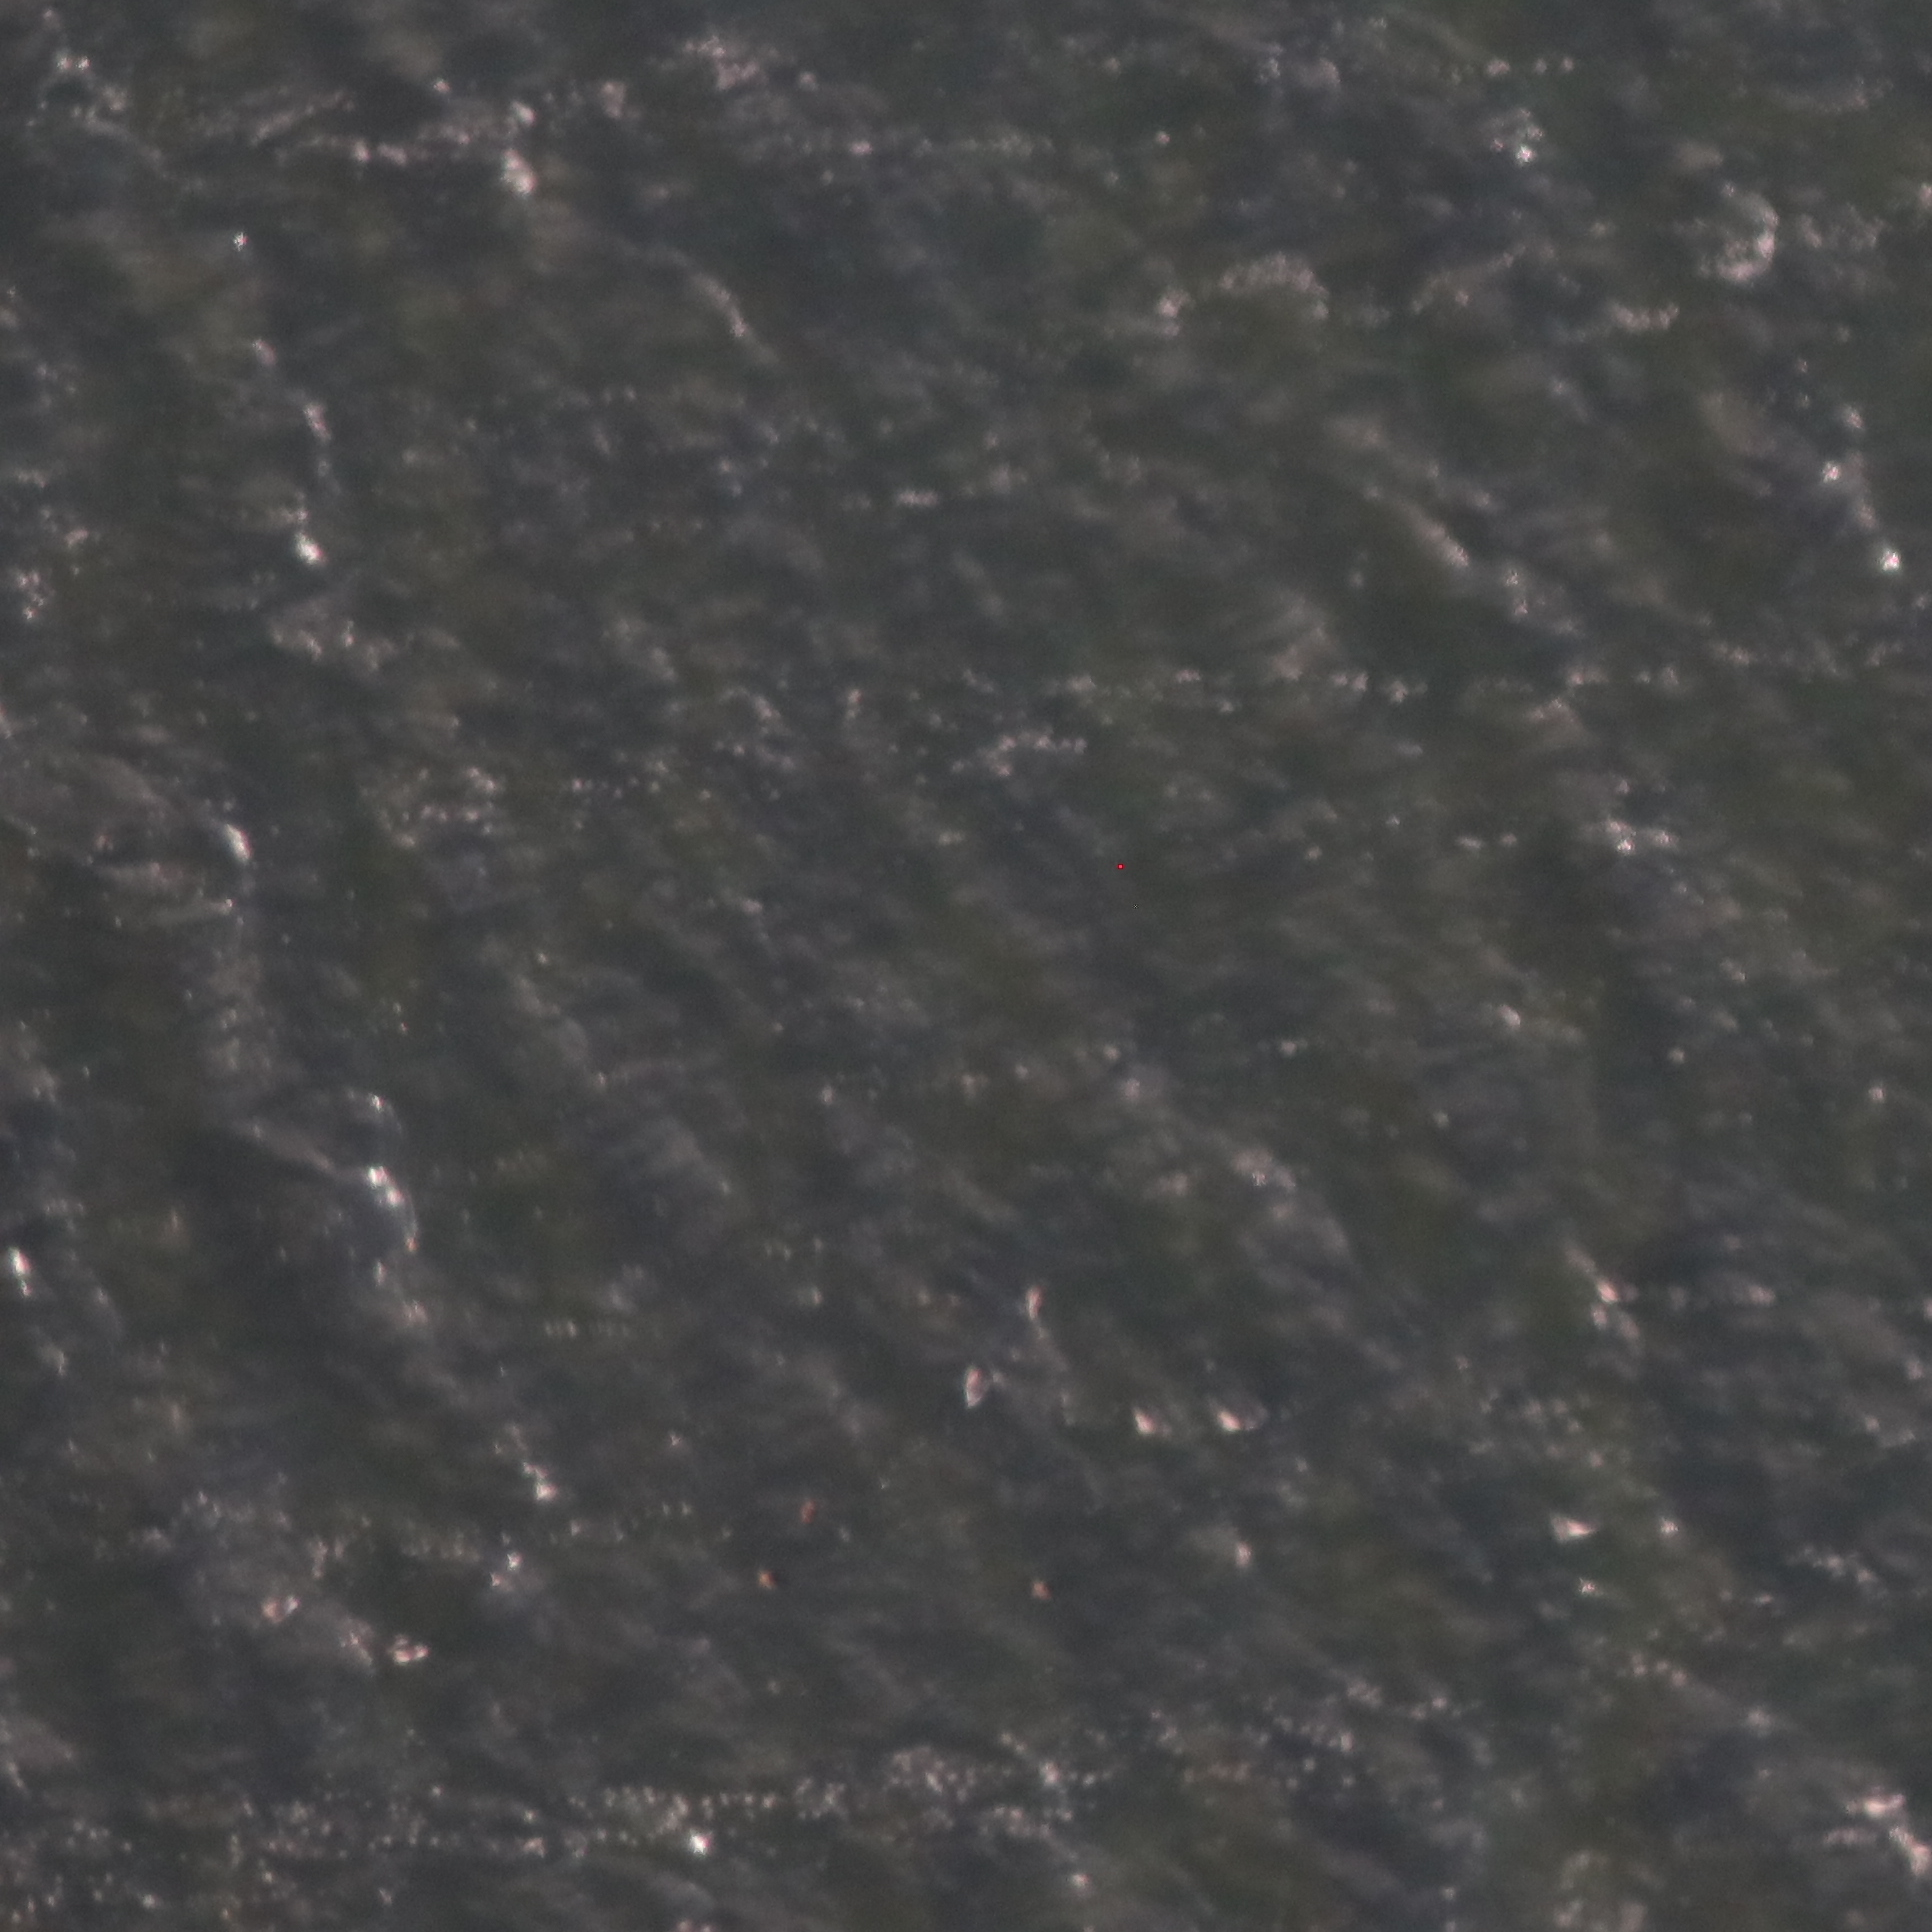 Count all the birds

10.